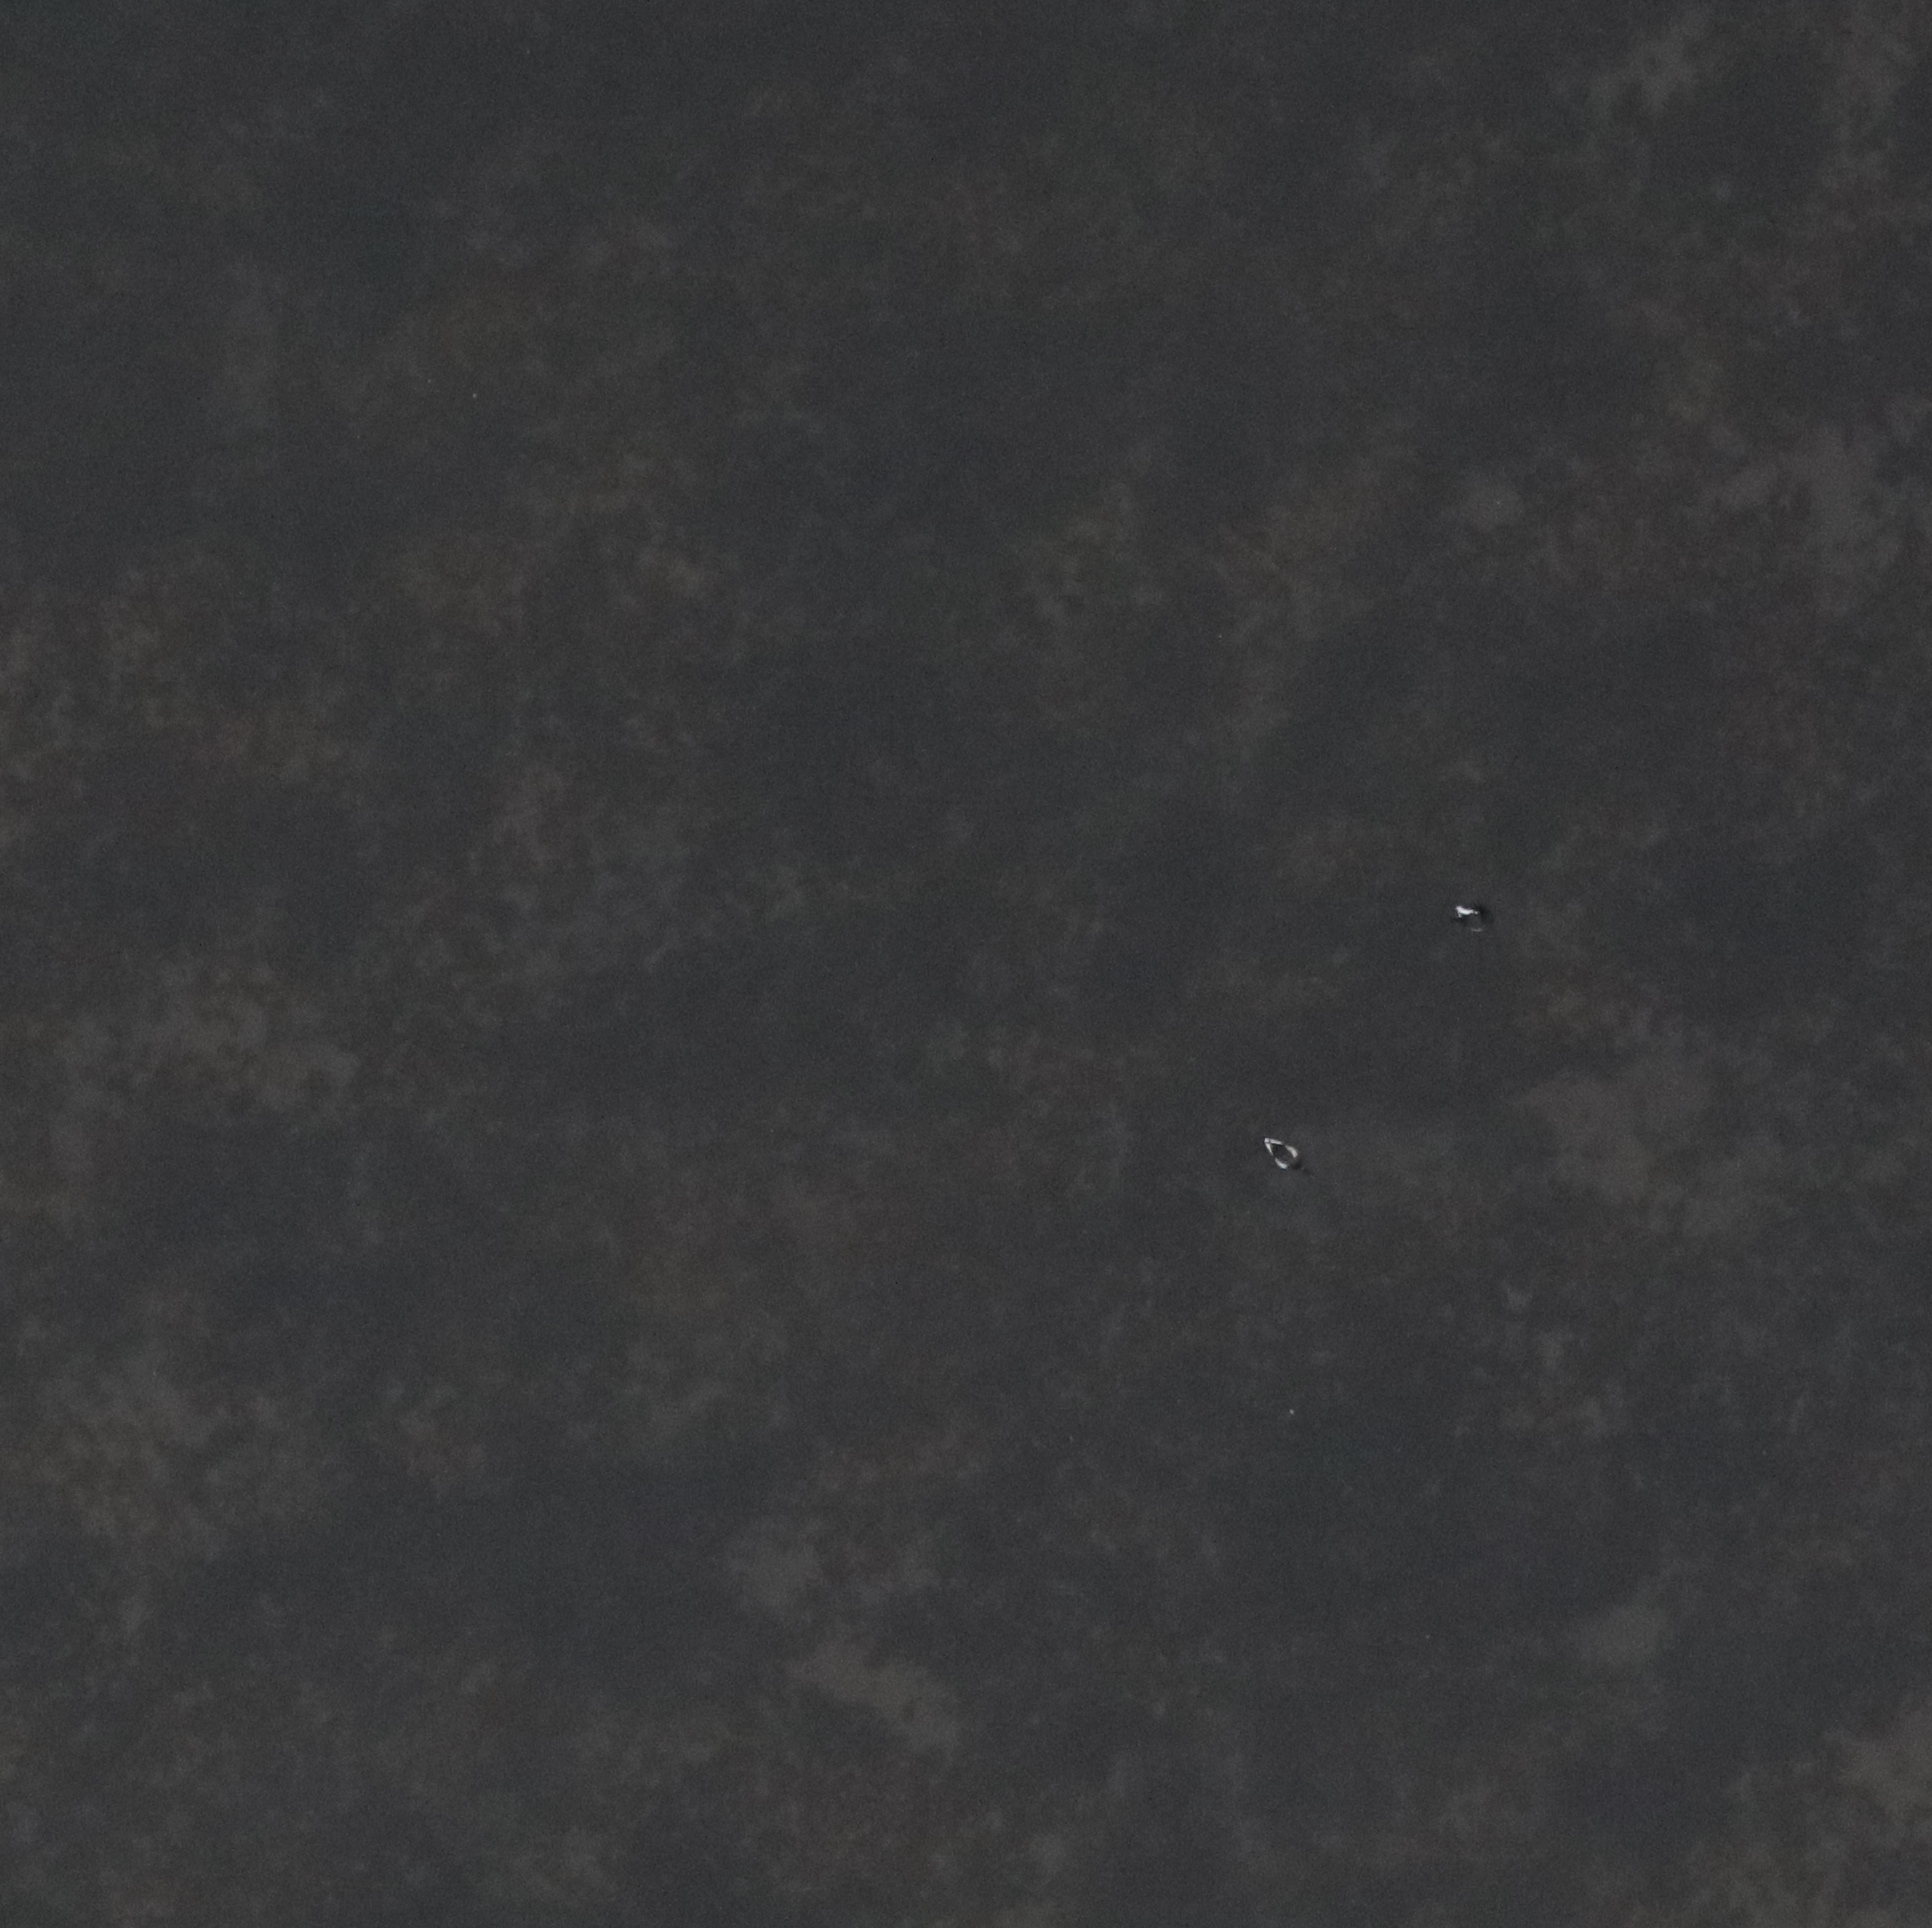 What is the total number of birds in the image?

2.